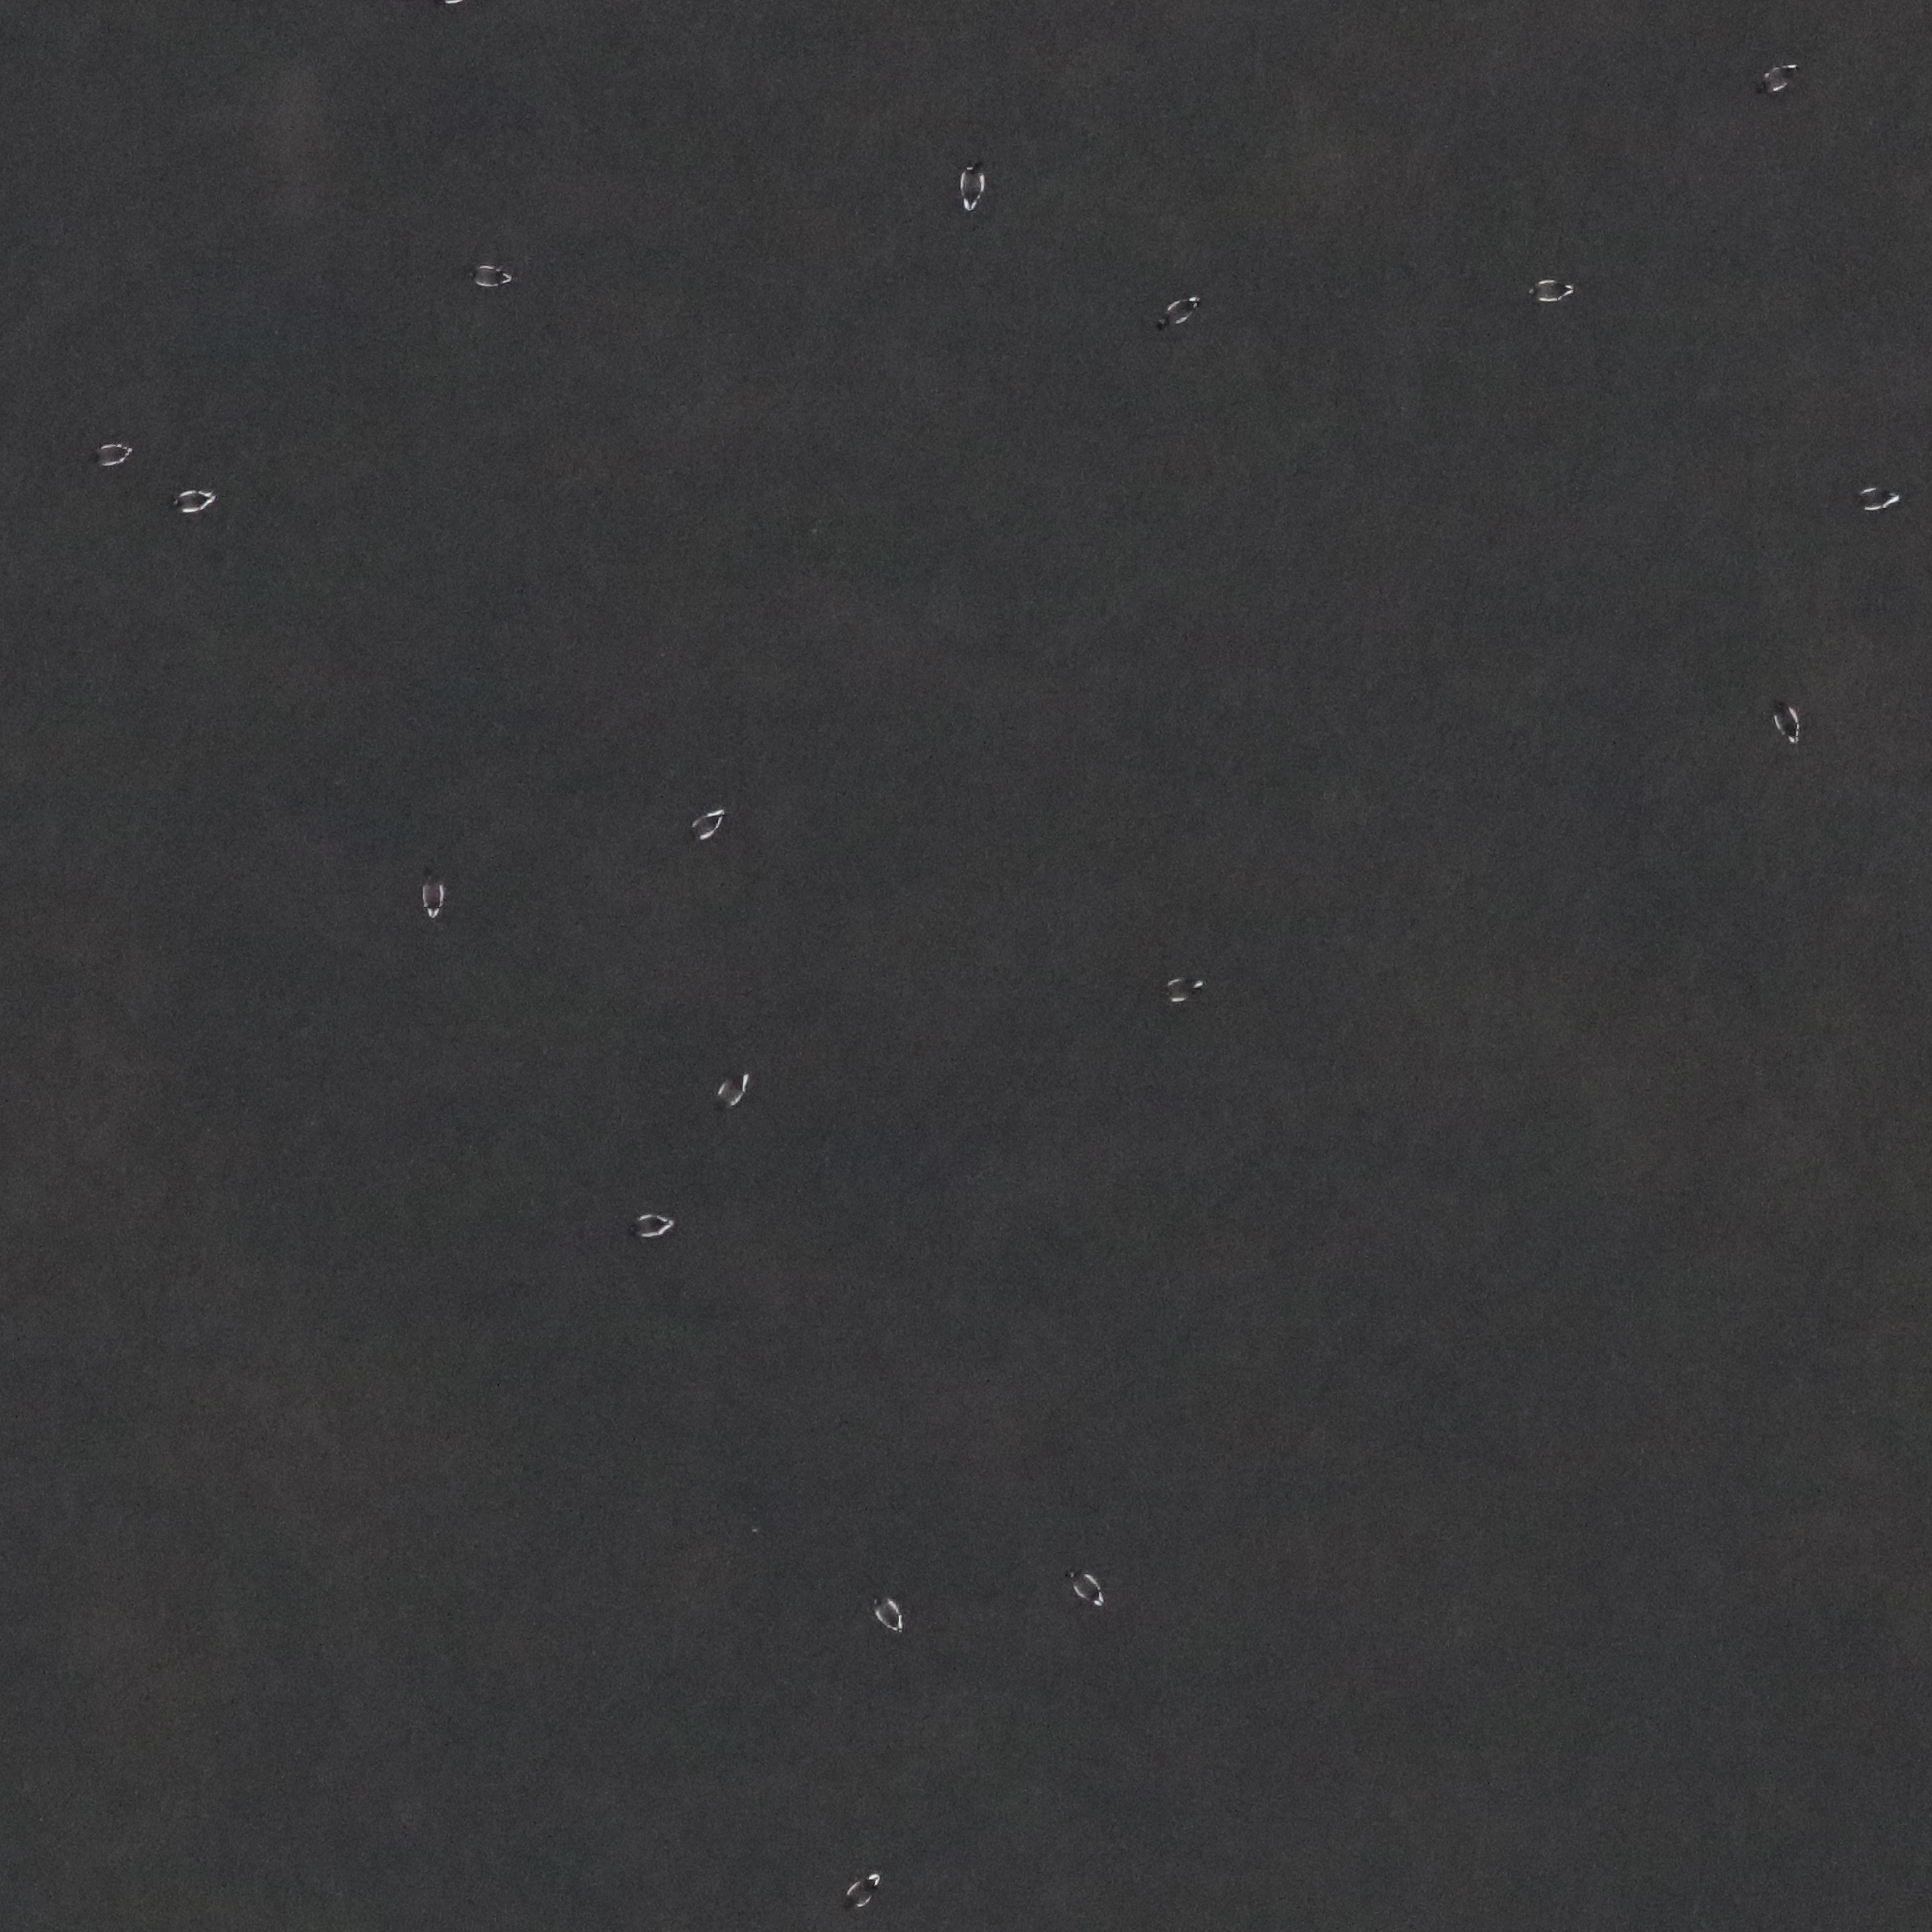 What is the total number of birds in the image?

17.